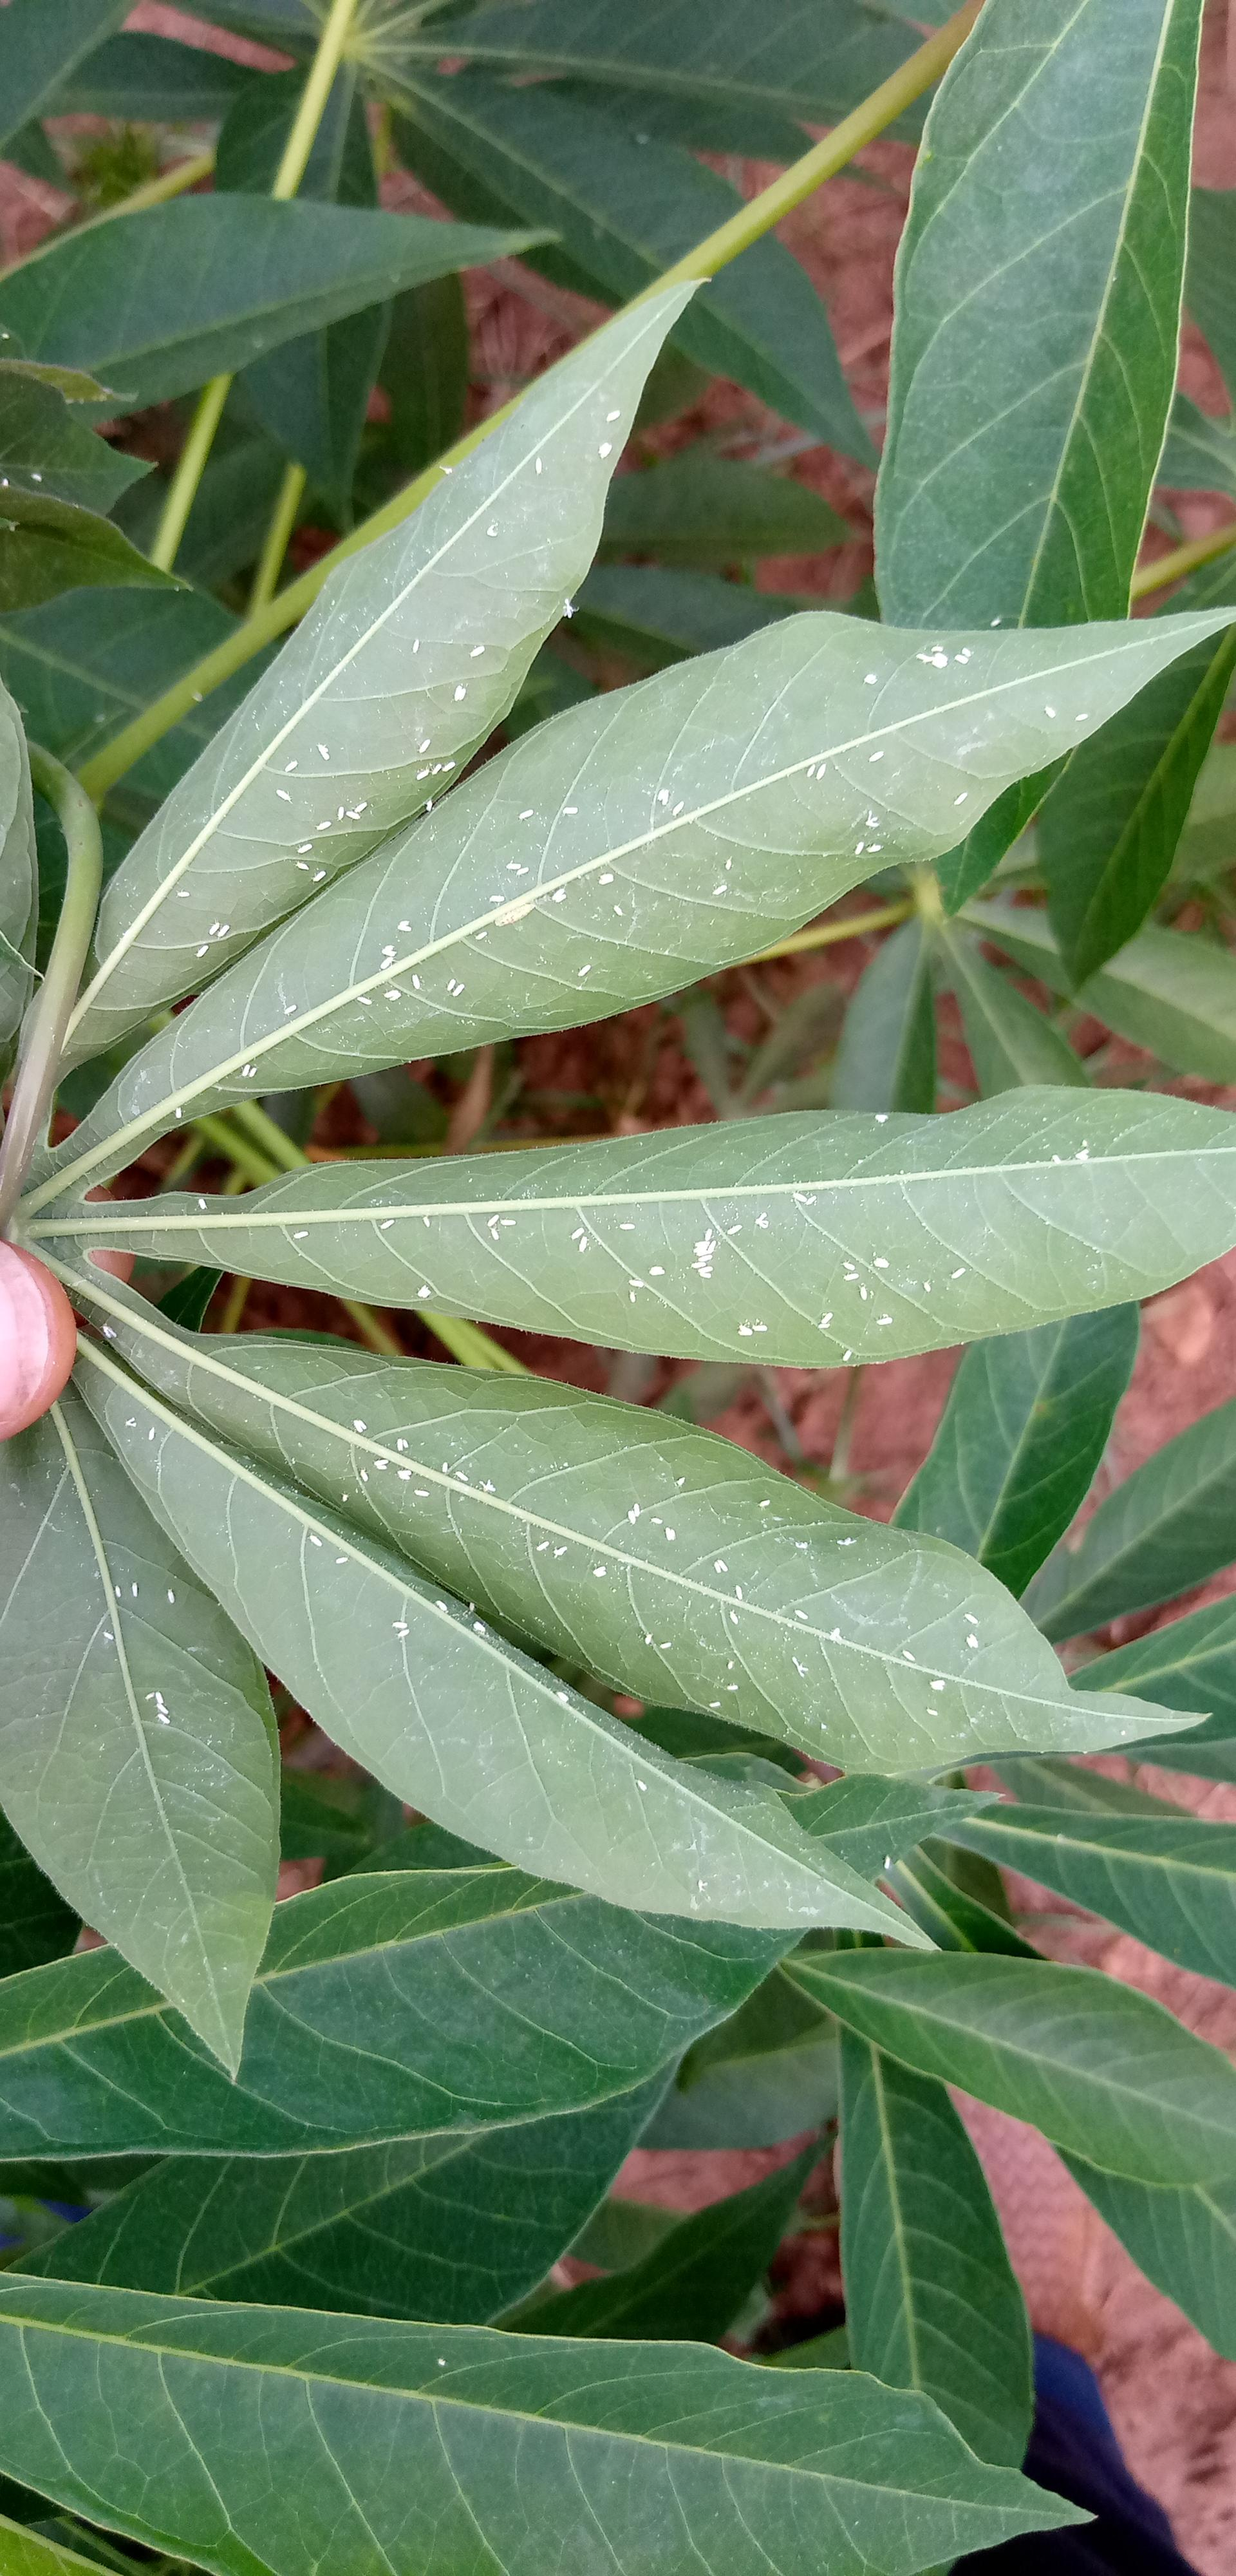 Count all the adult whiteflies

193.